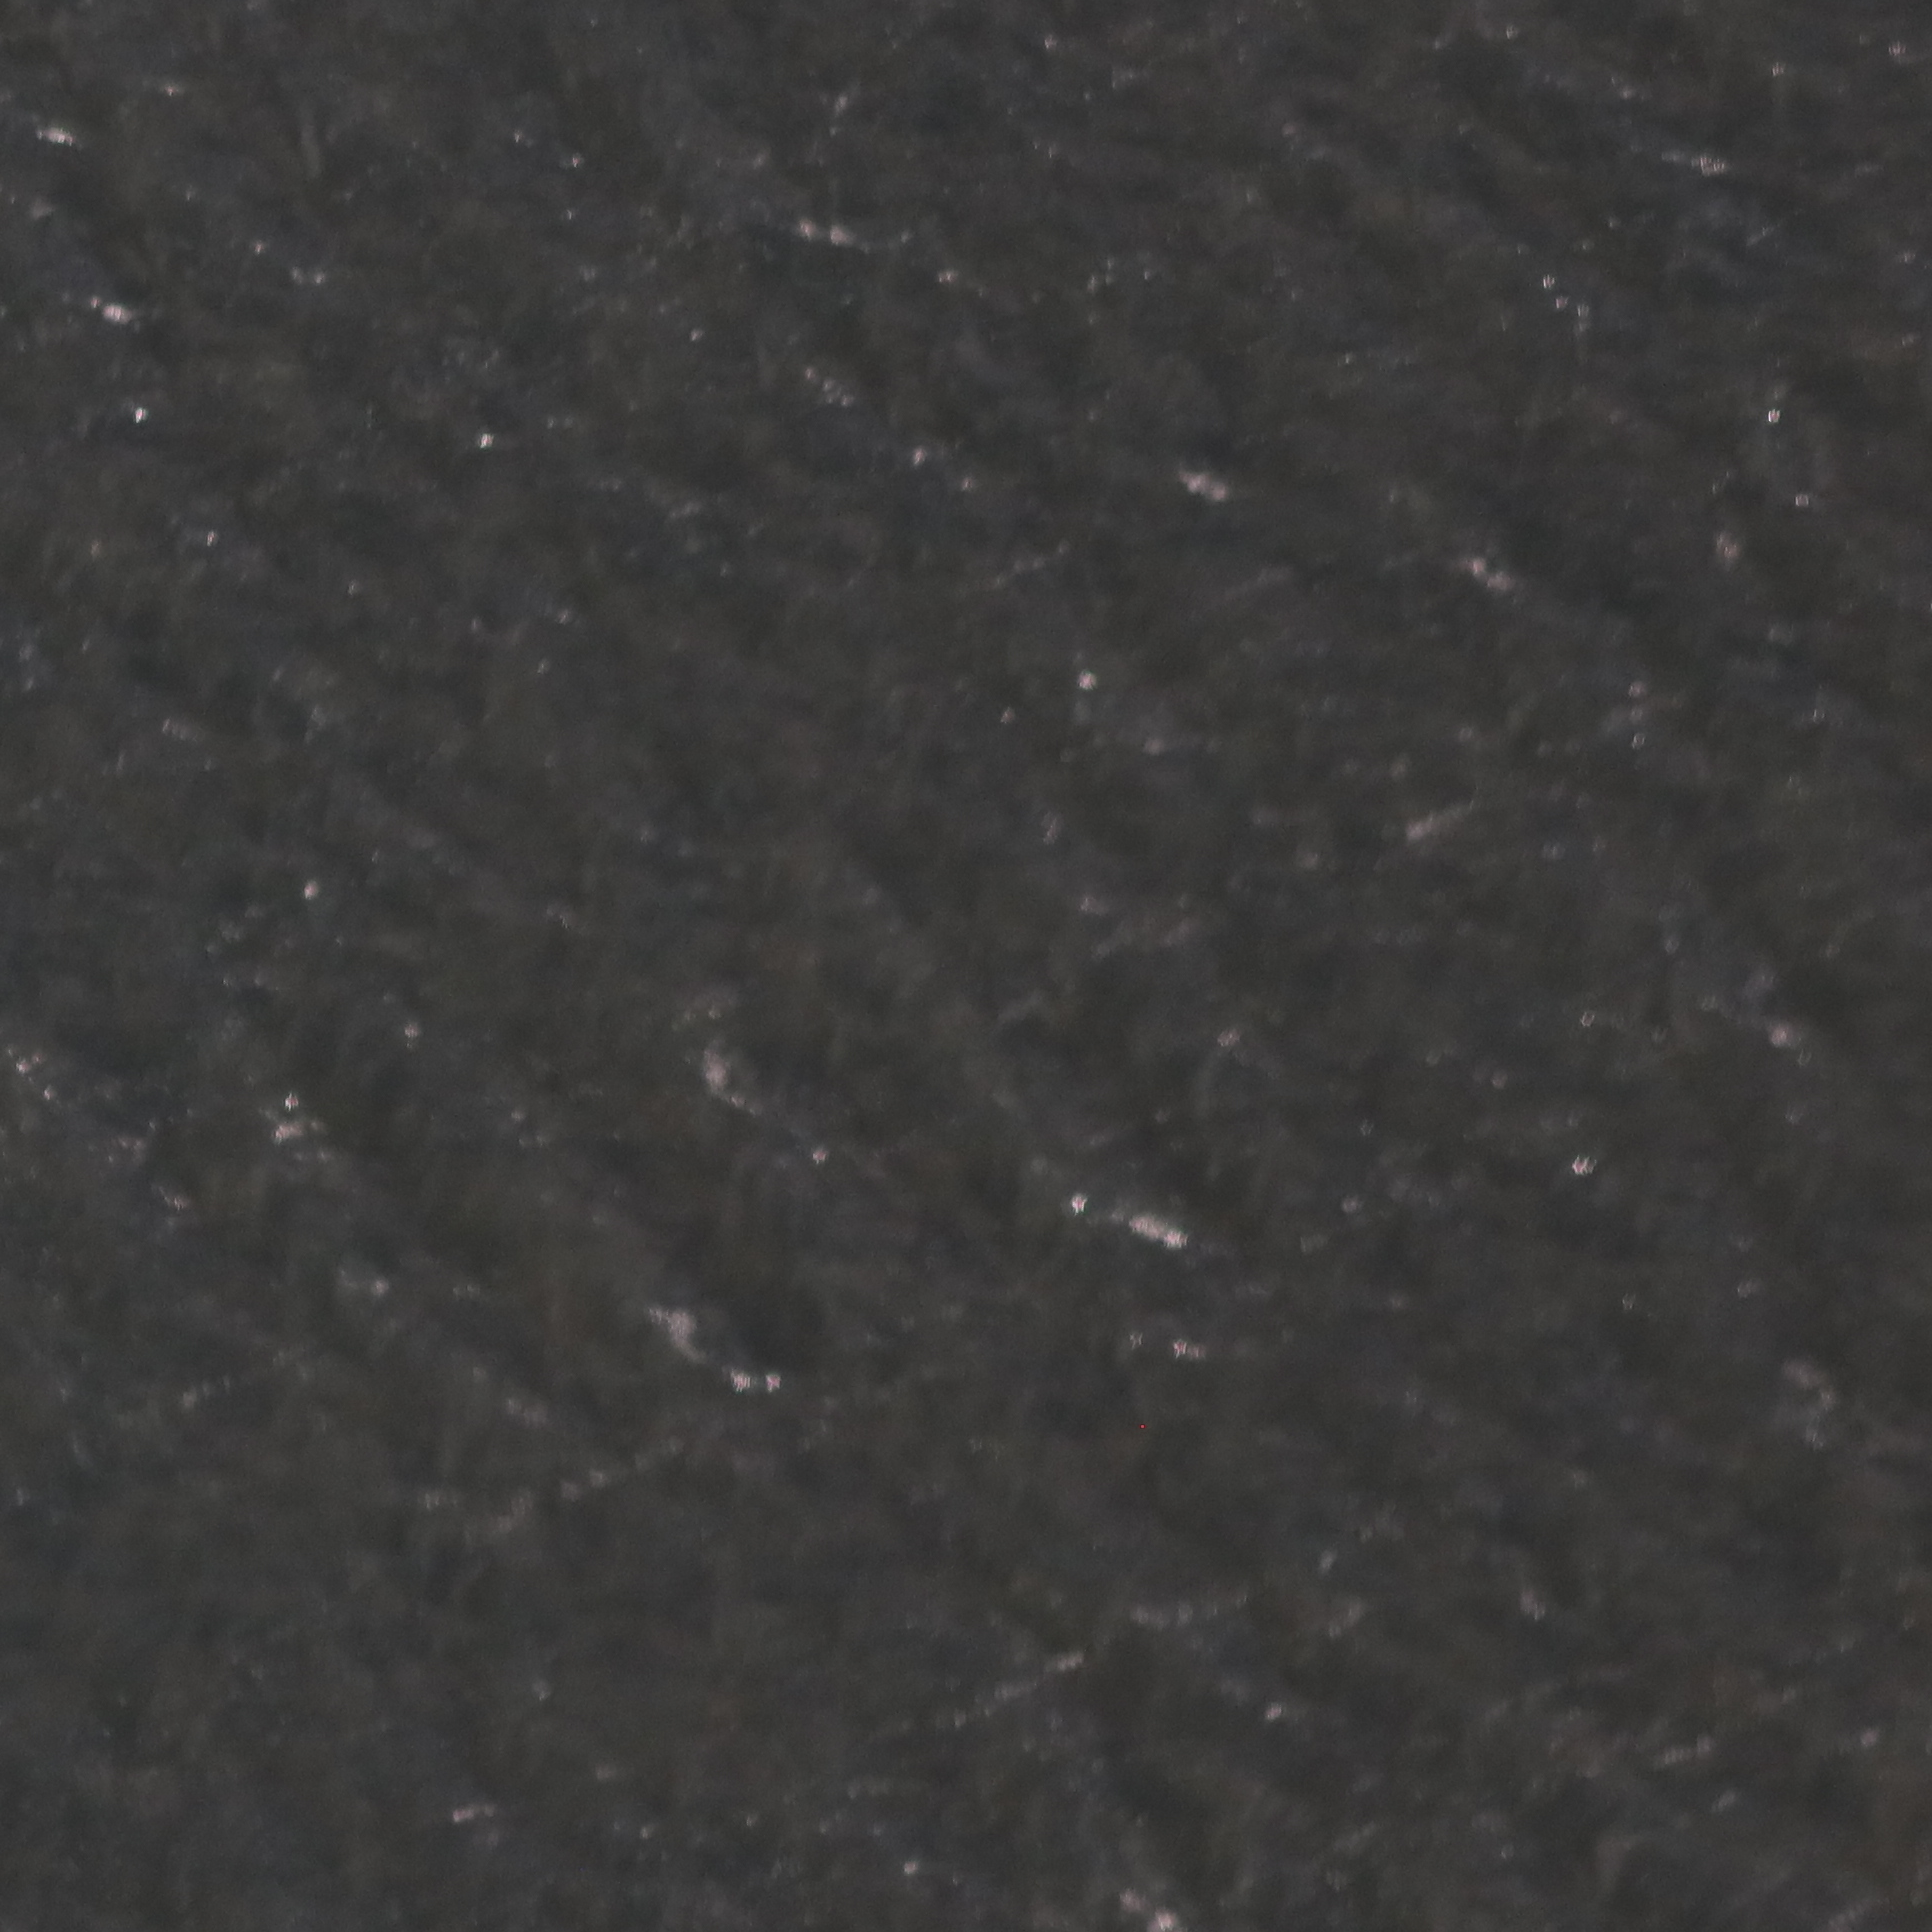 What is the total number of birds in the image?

0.